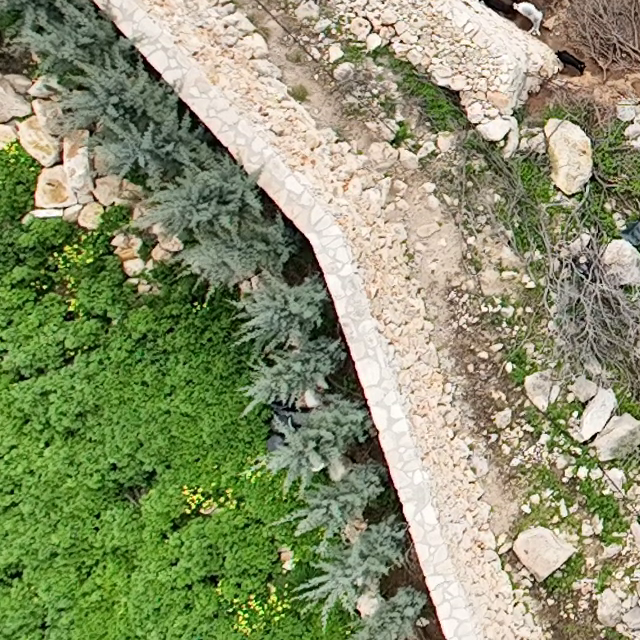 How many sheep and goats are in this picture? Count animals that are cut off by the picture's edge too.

2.